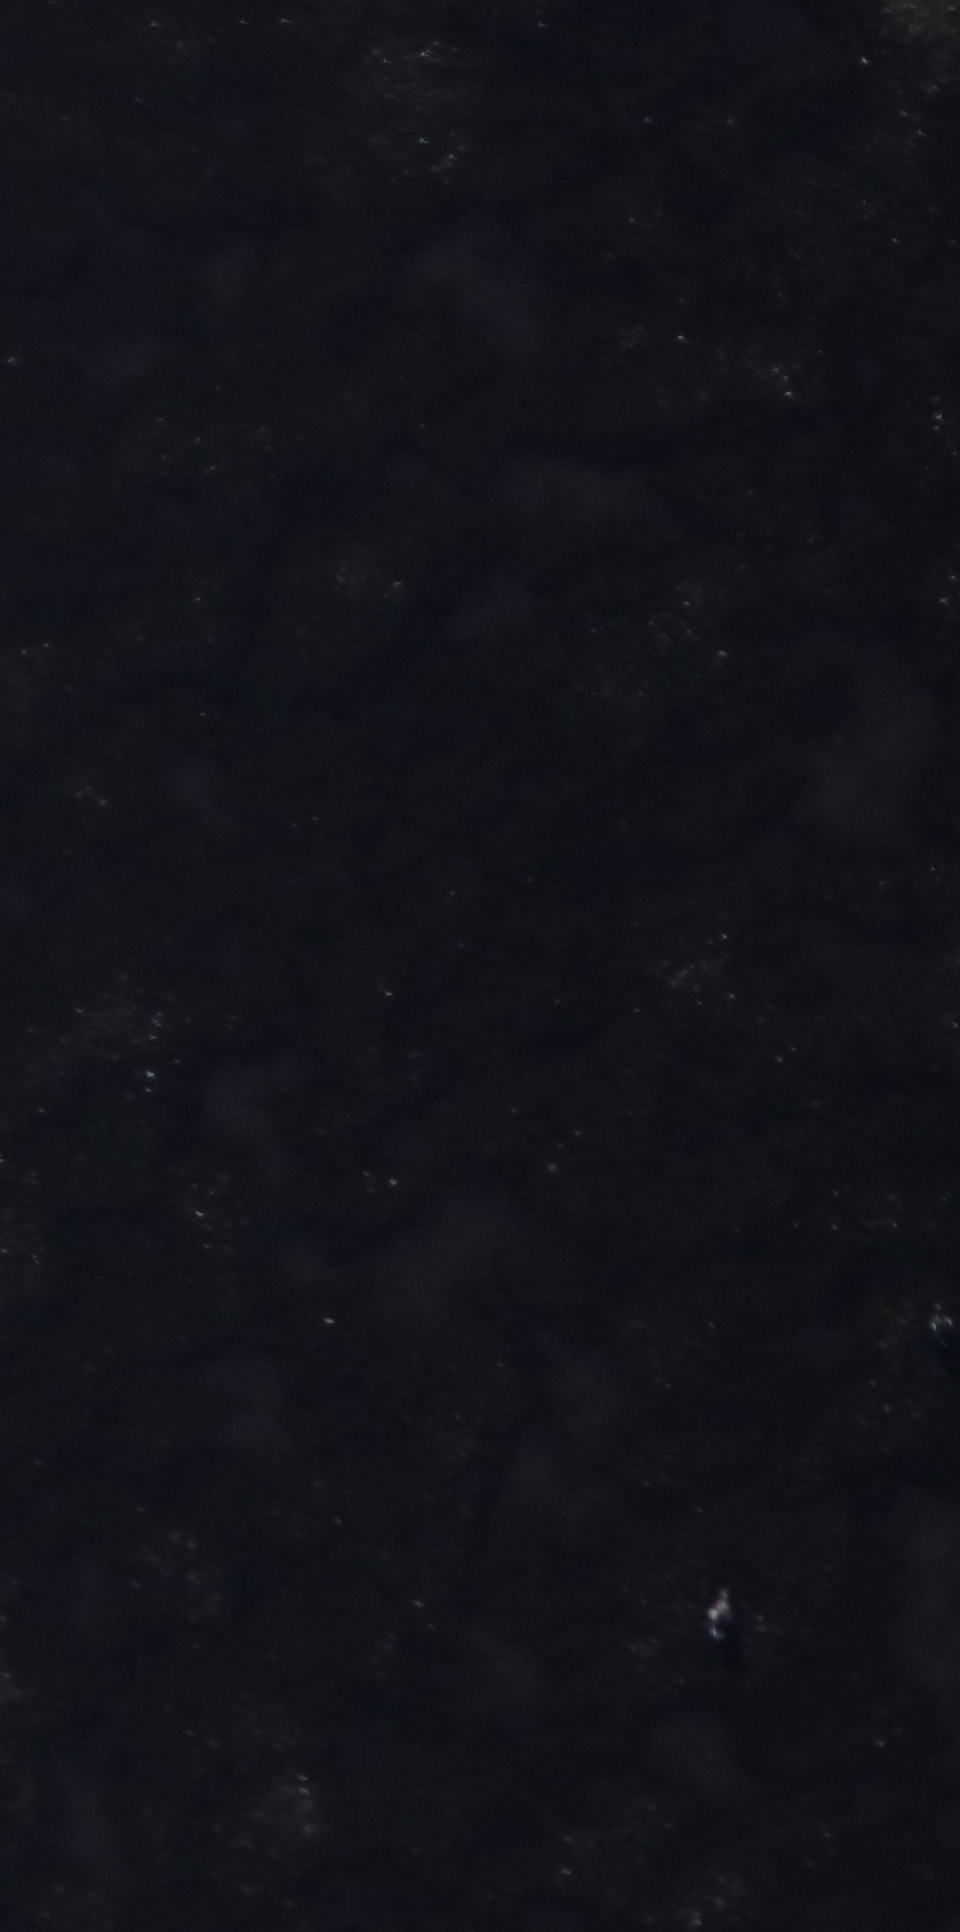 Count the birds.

1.